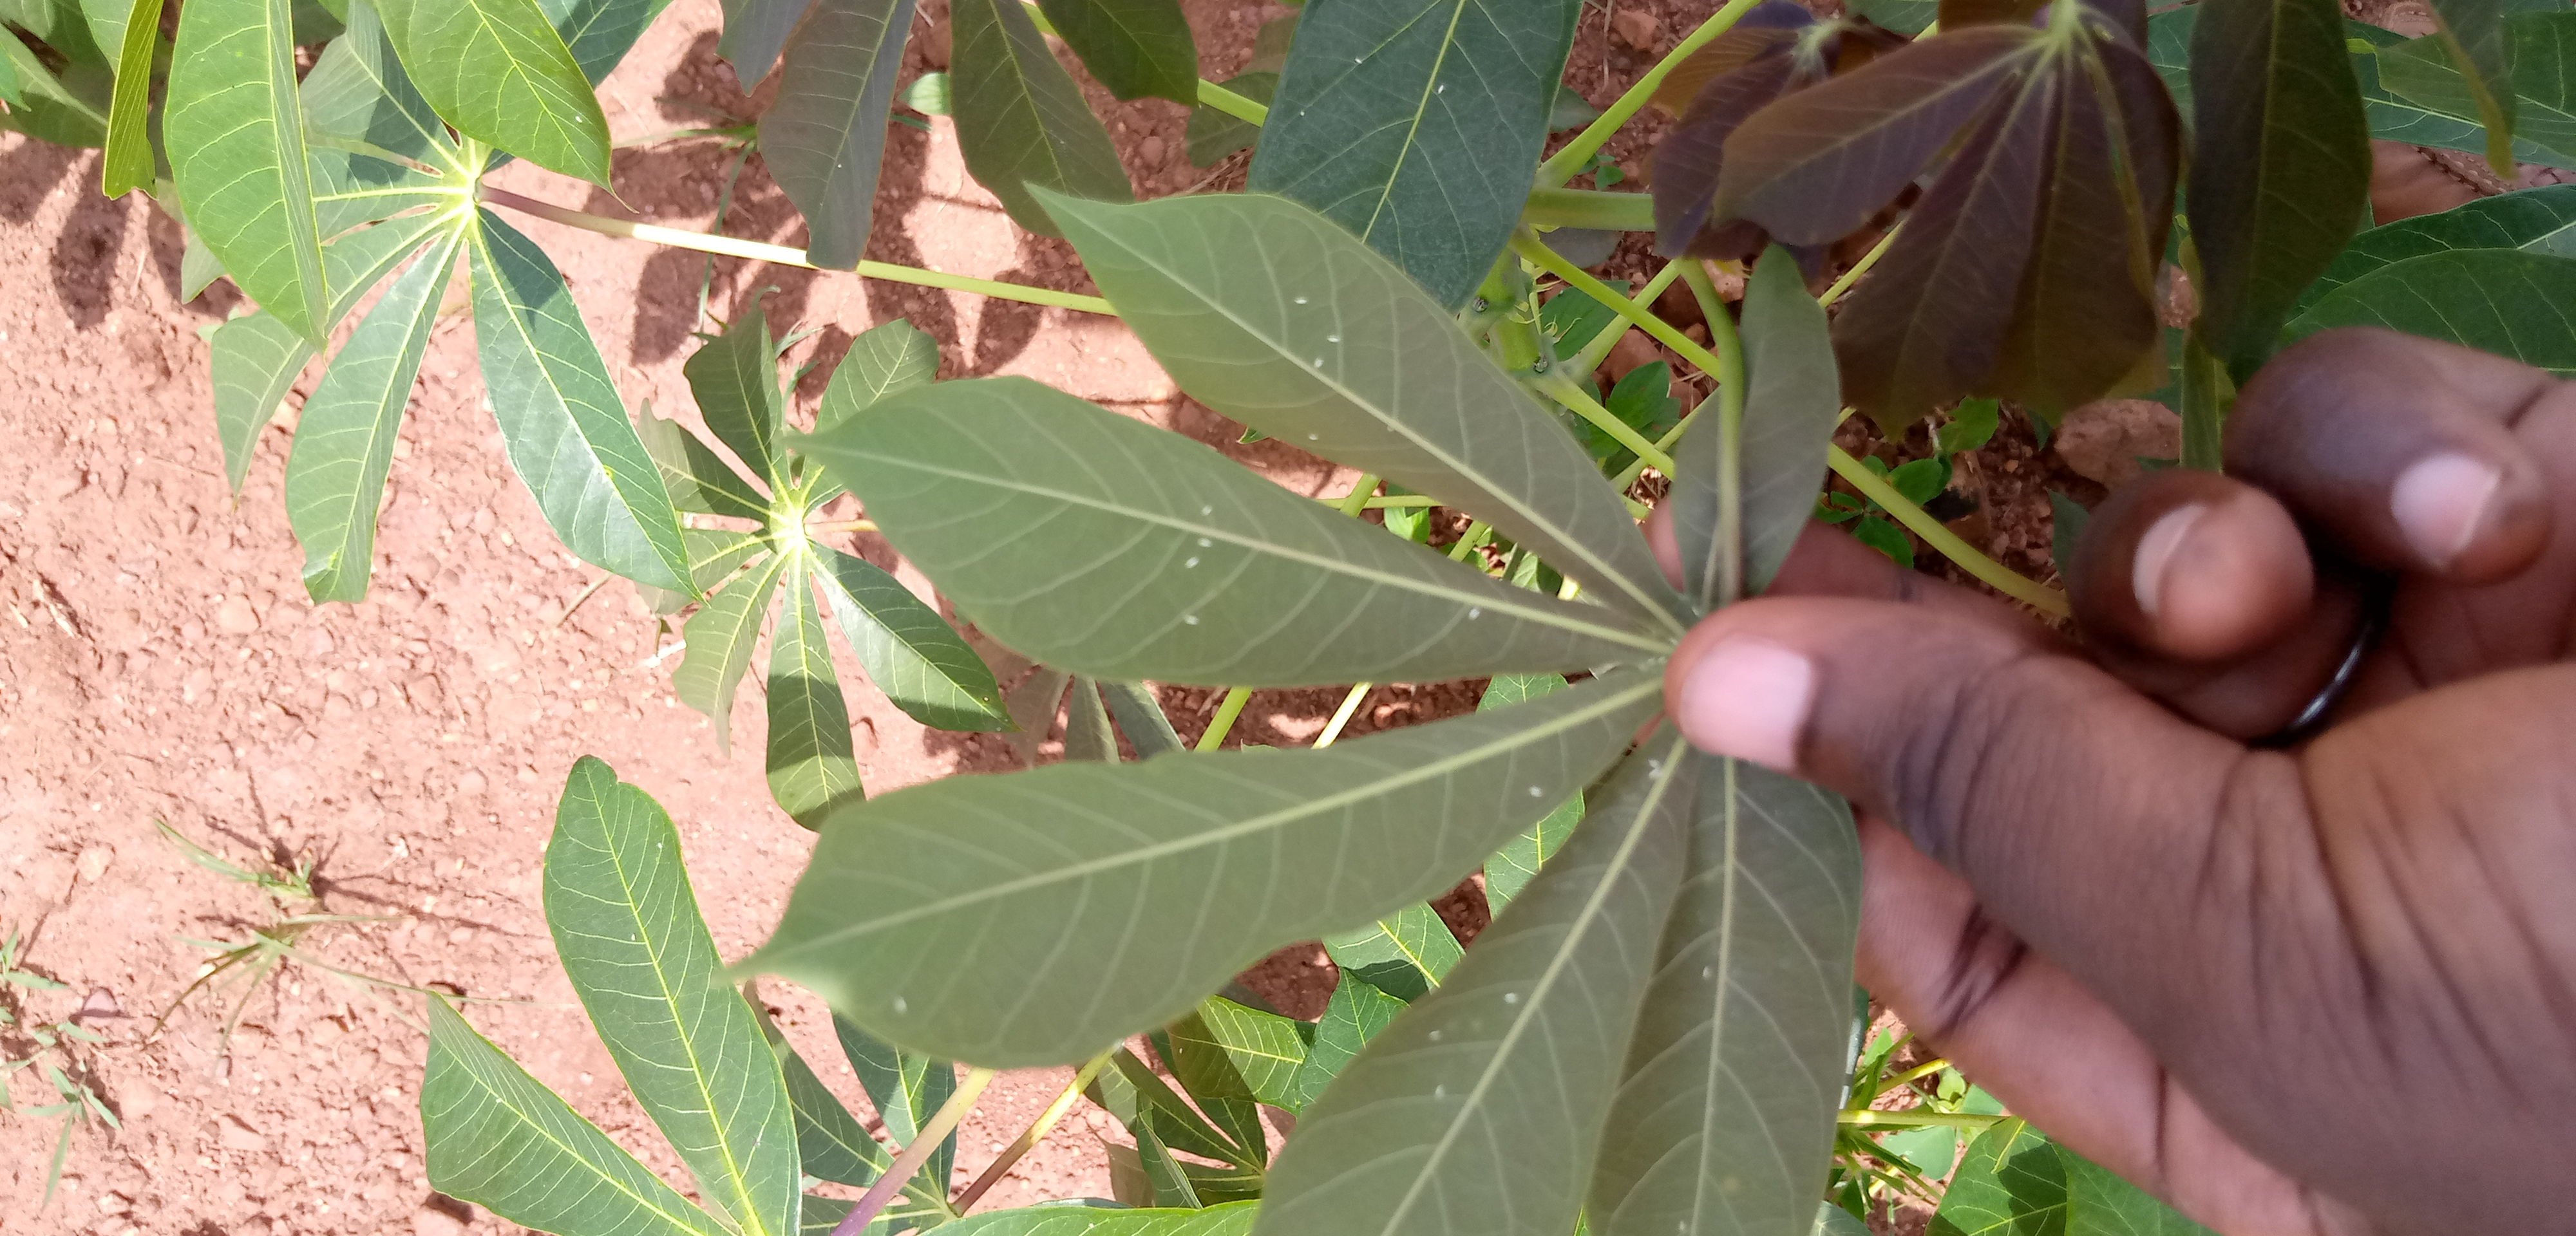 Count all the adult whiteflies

5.